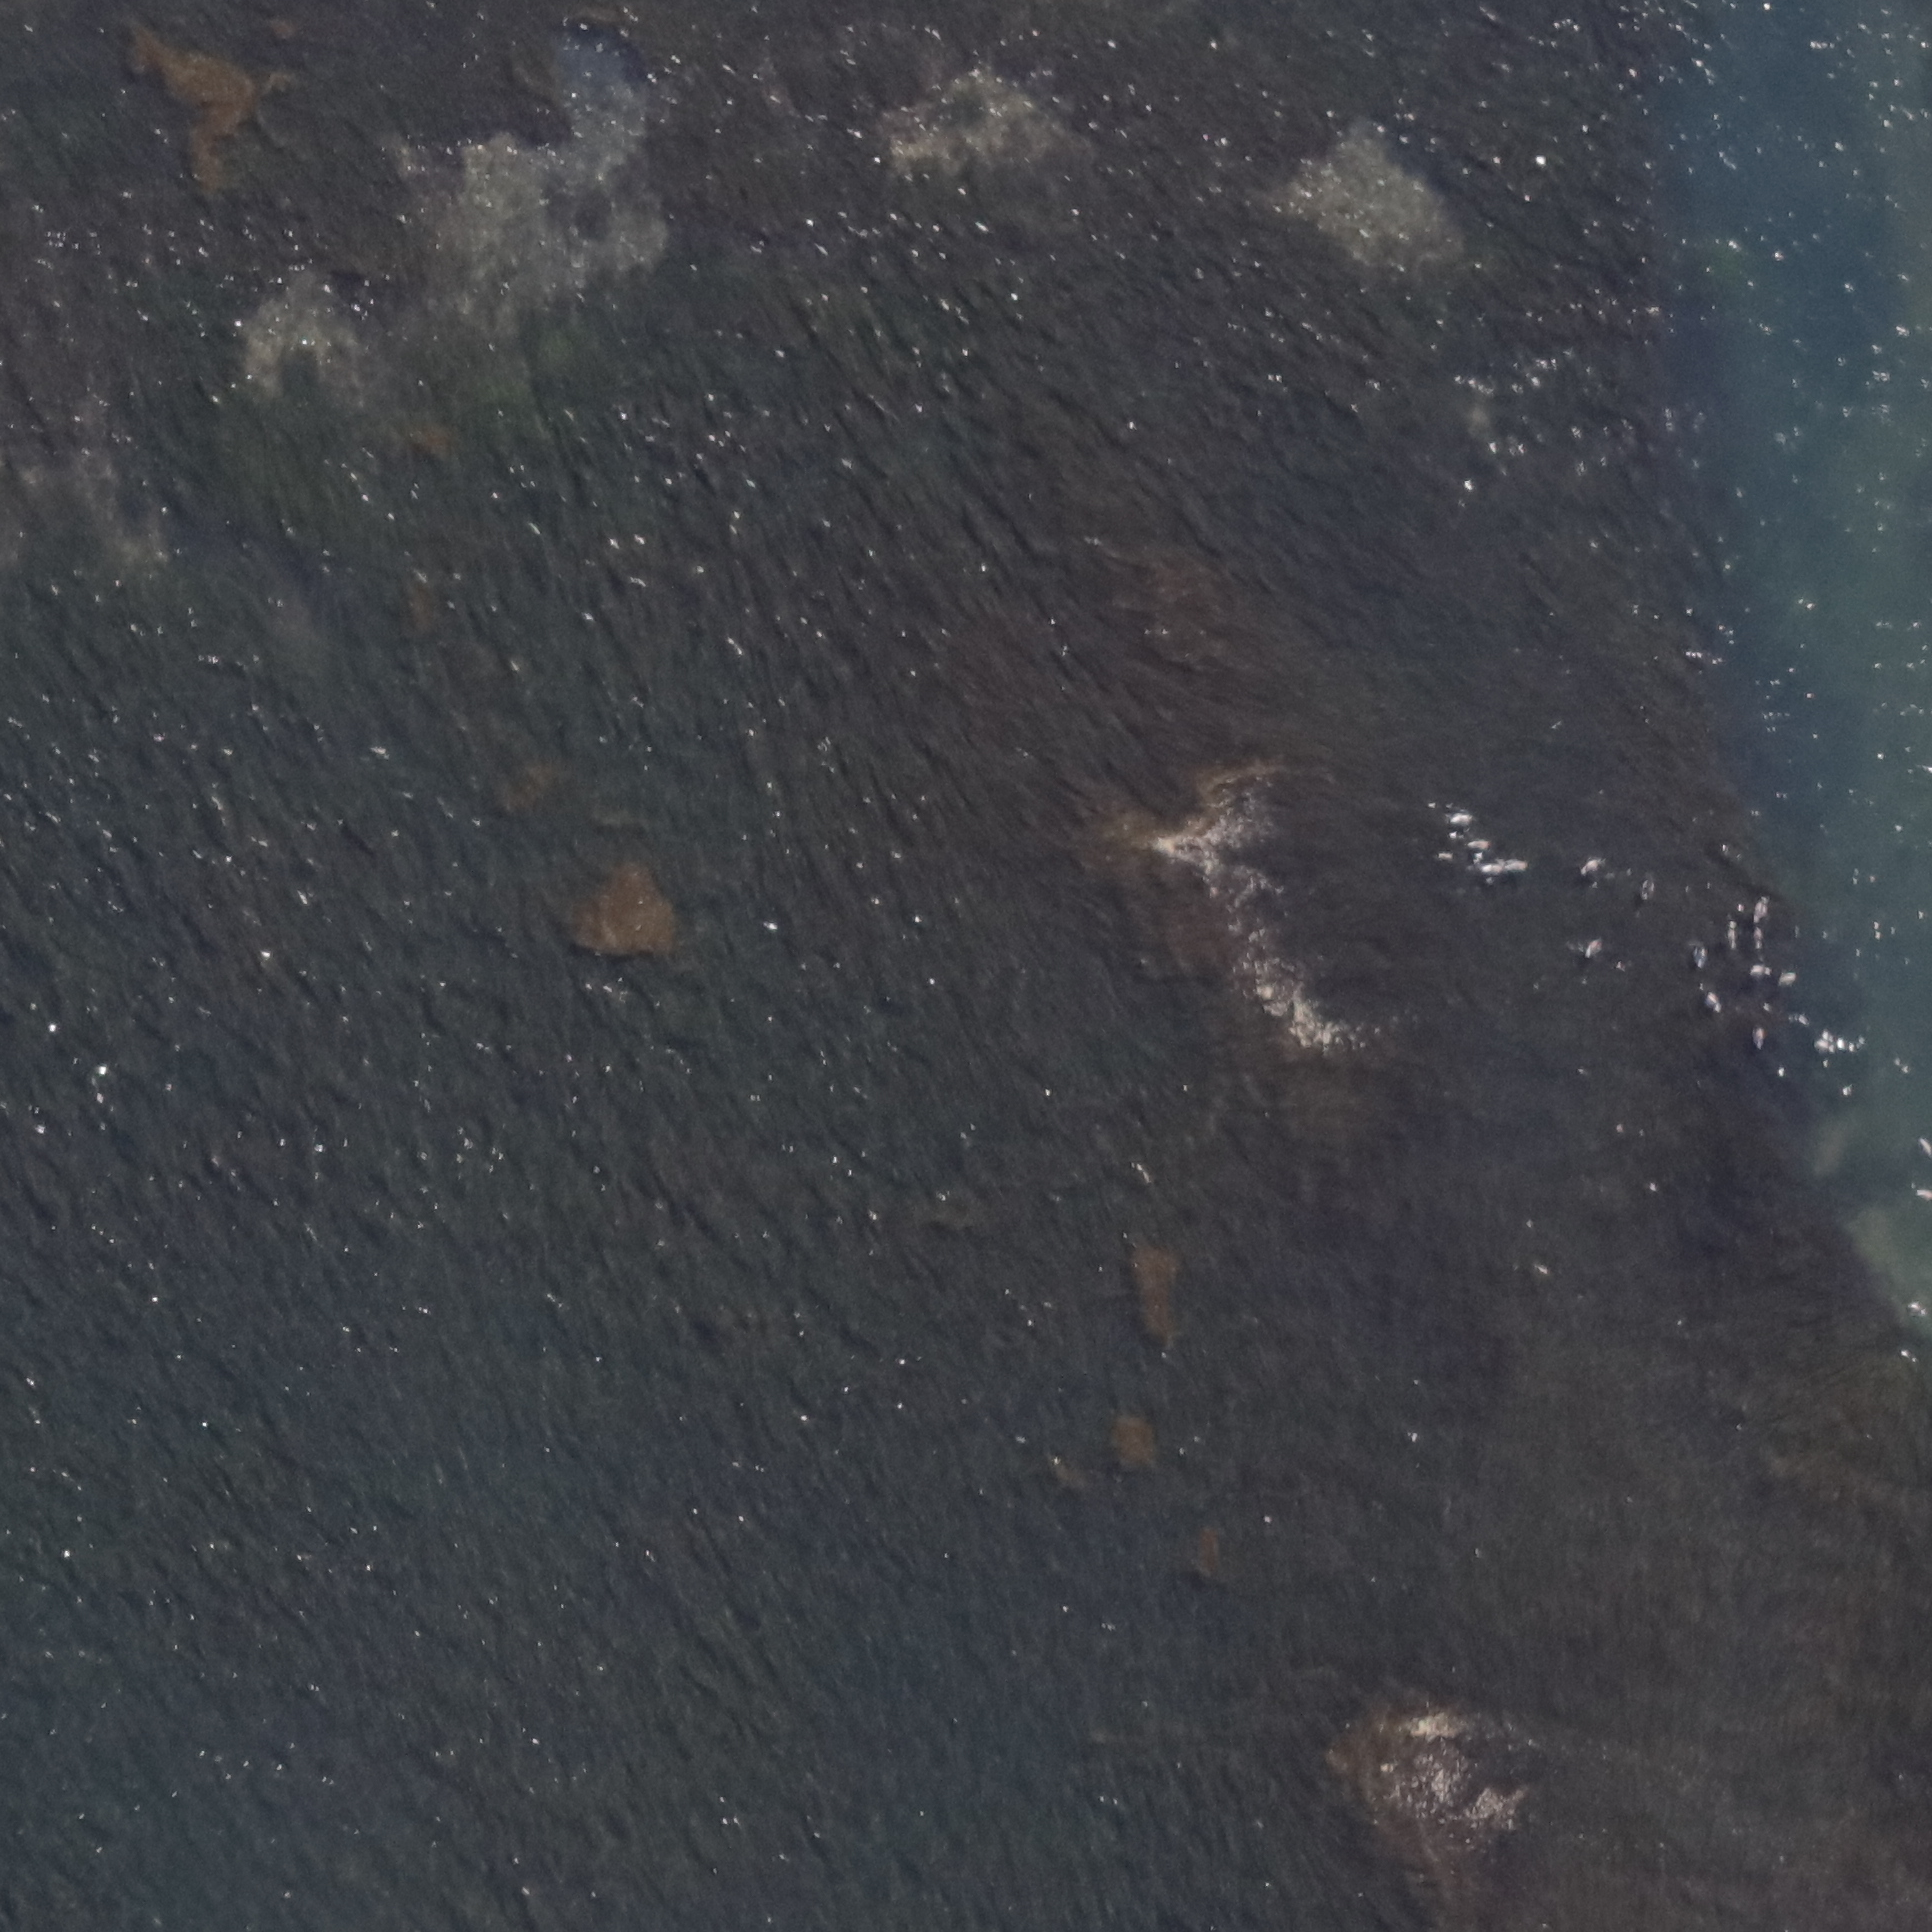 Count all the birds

19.